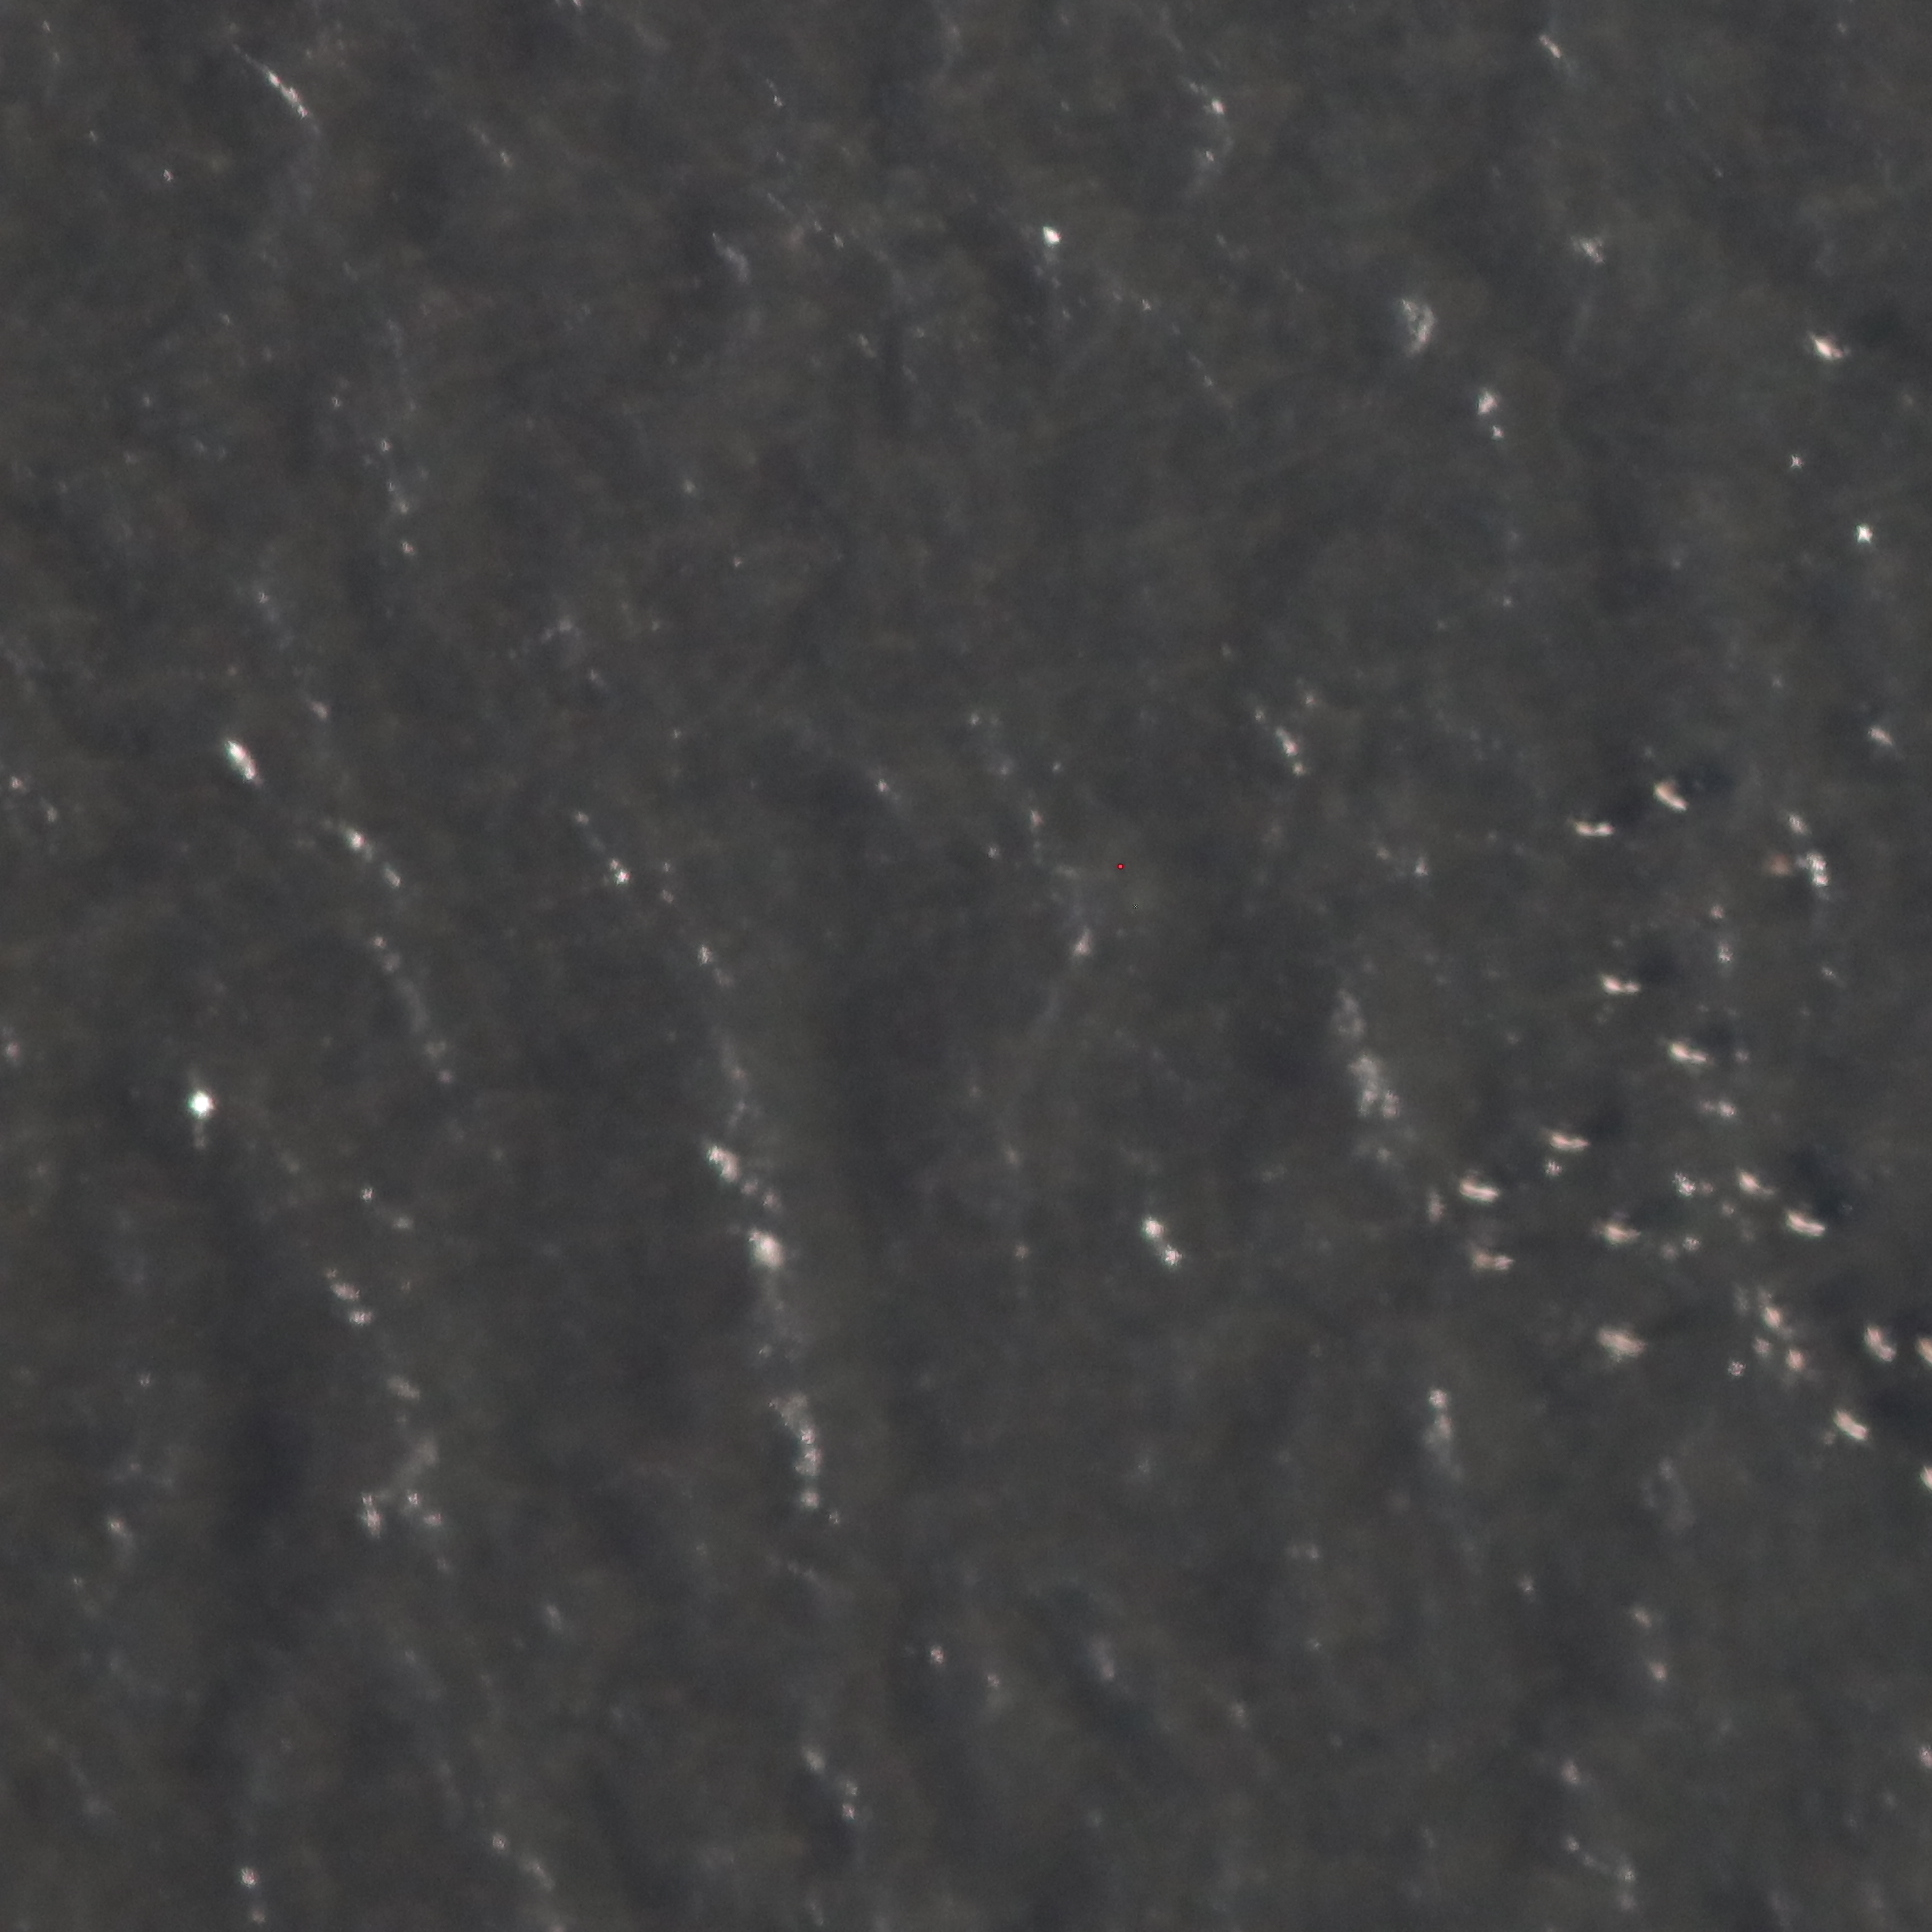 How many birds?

16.